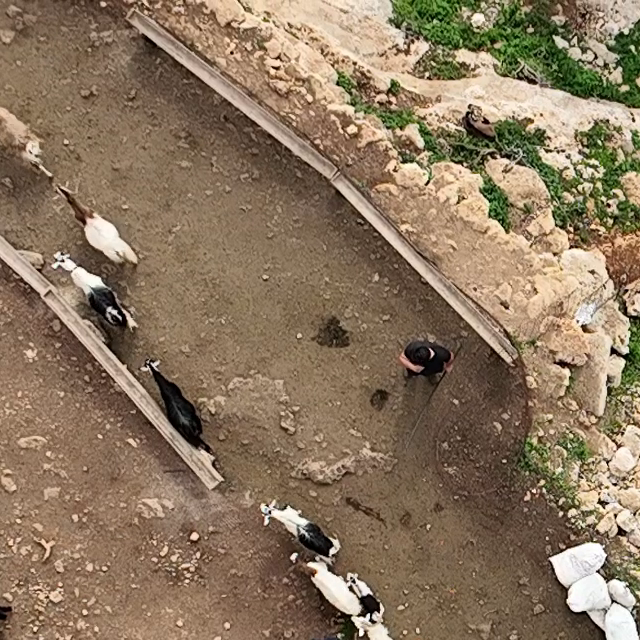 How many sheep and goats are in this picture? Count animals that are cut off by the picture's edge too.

9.